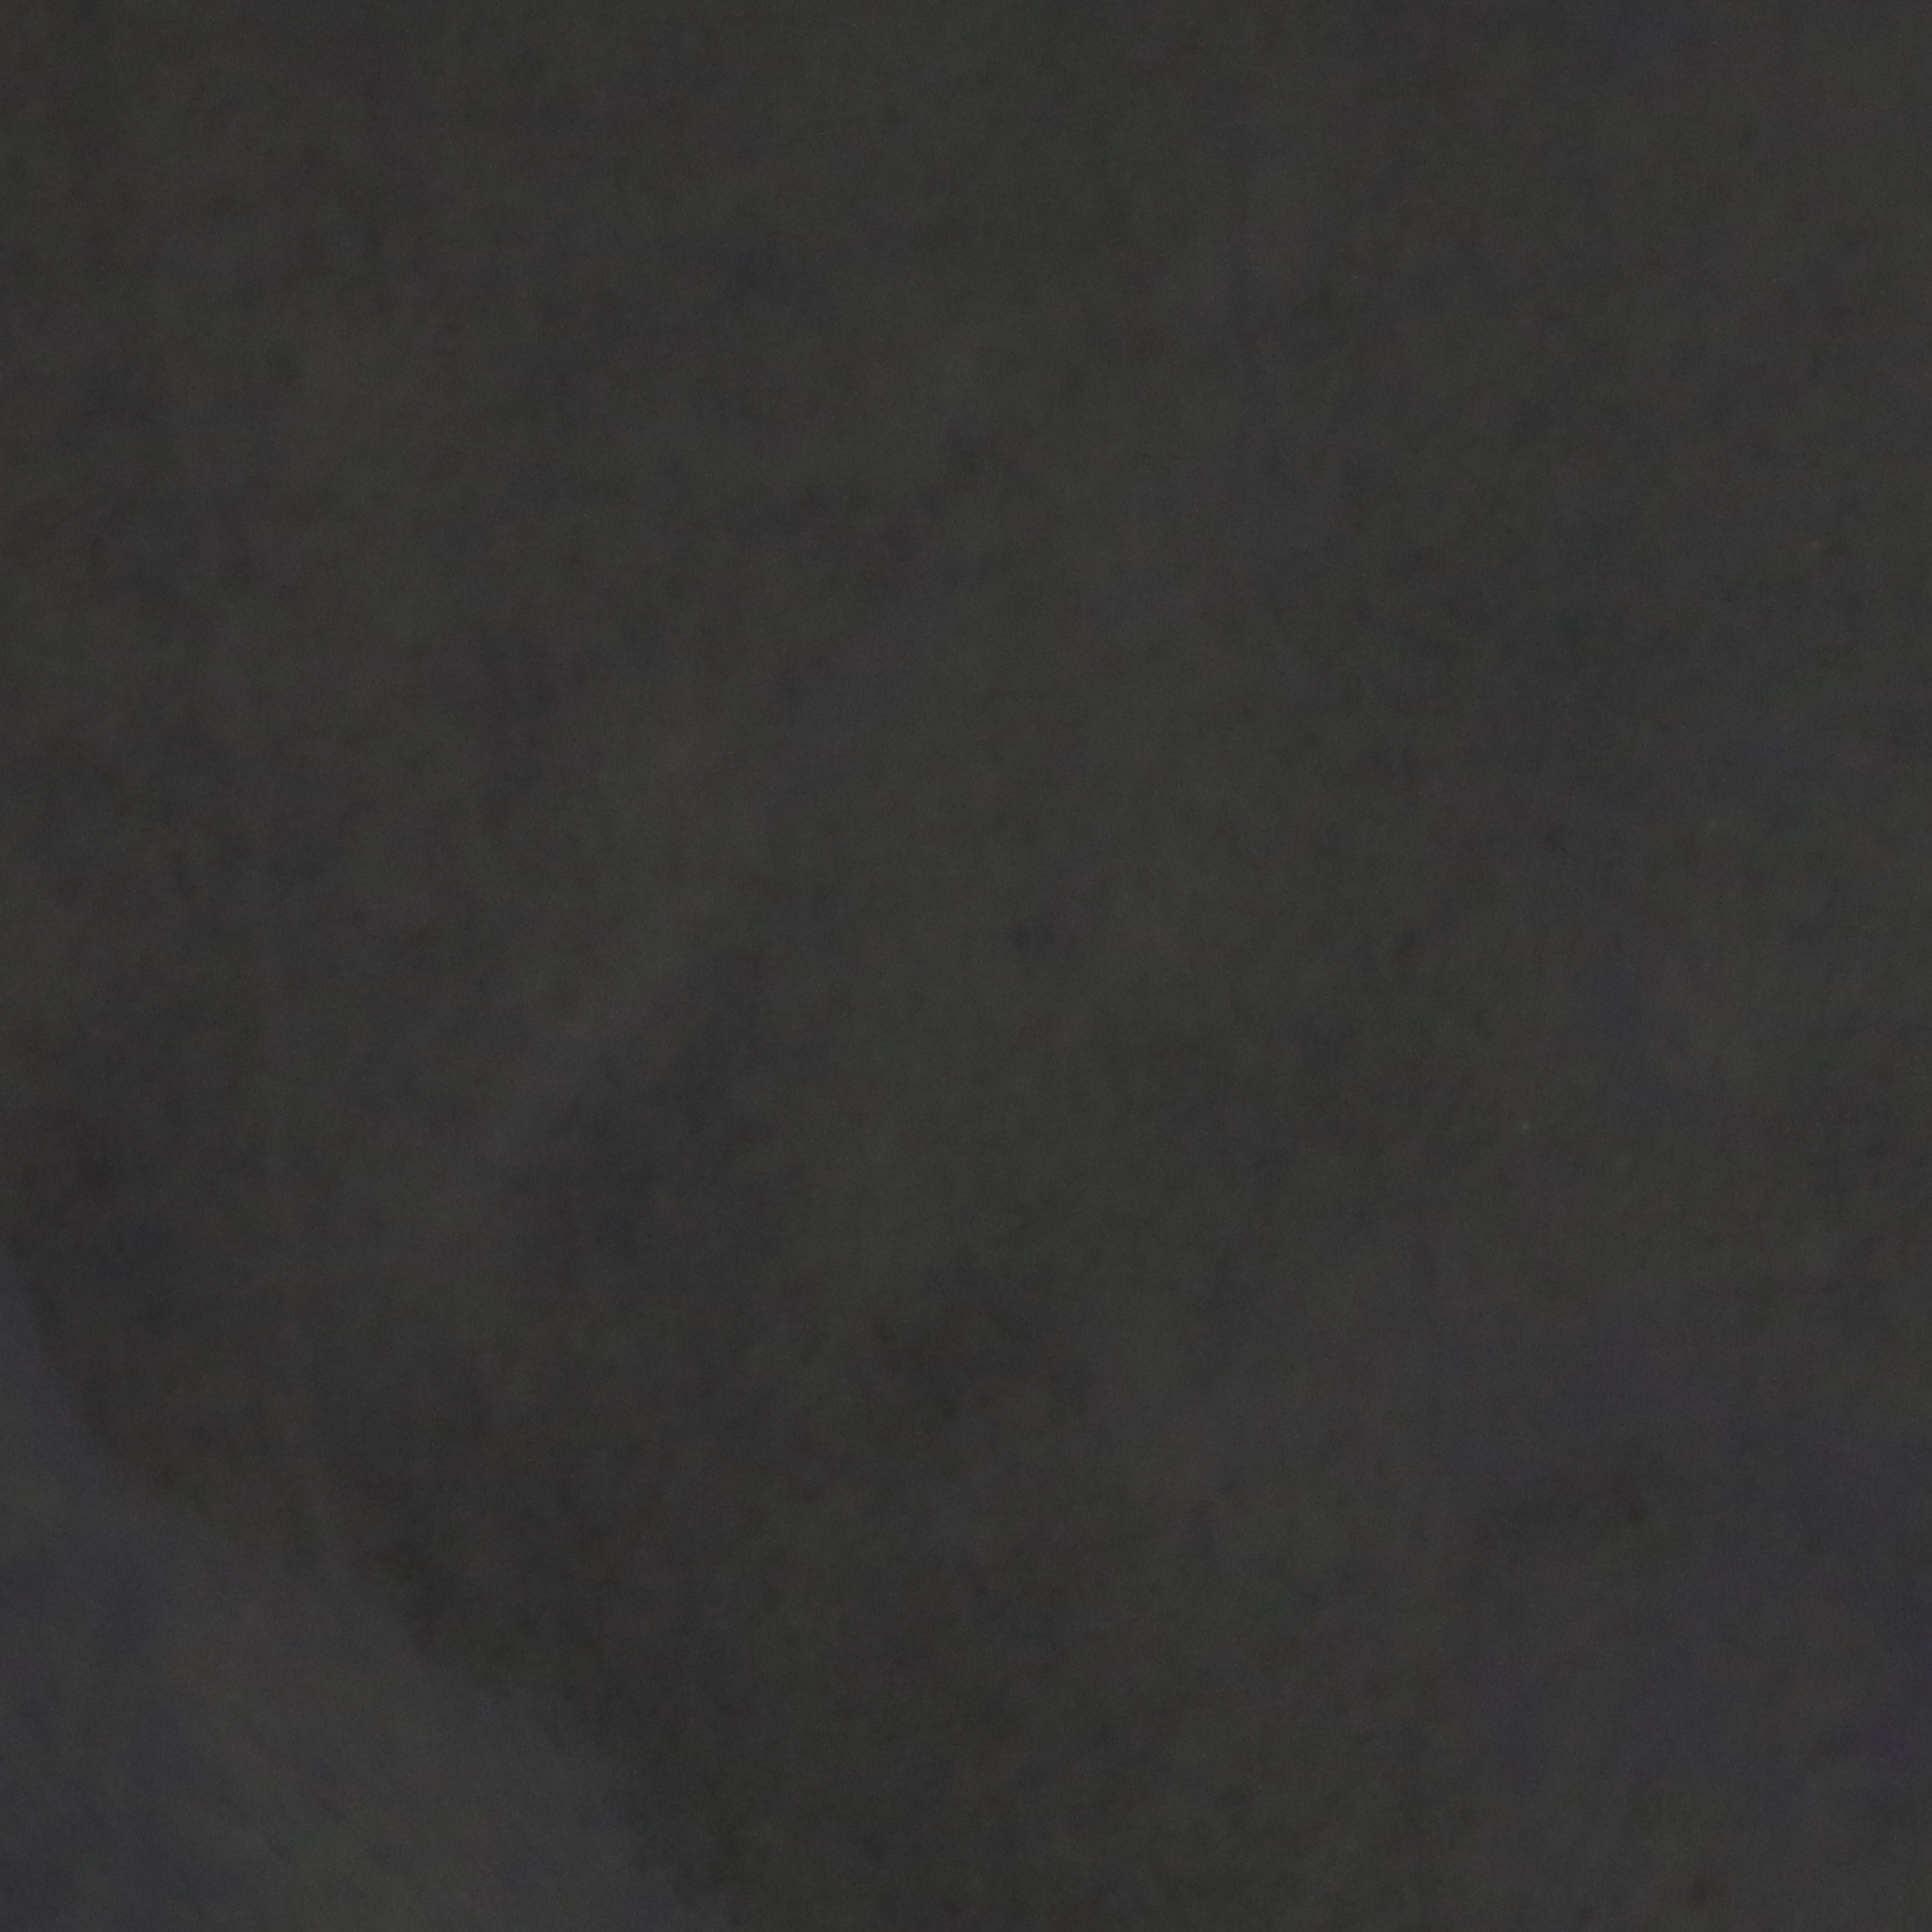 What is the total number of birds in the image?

0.